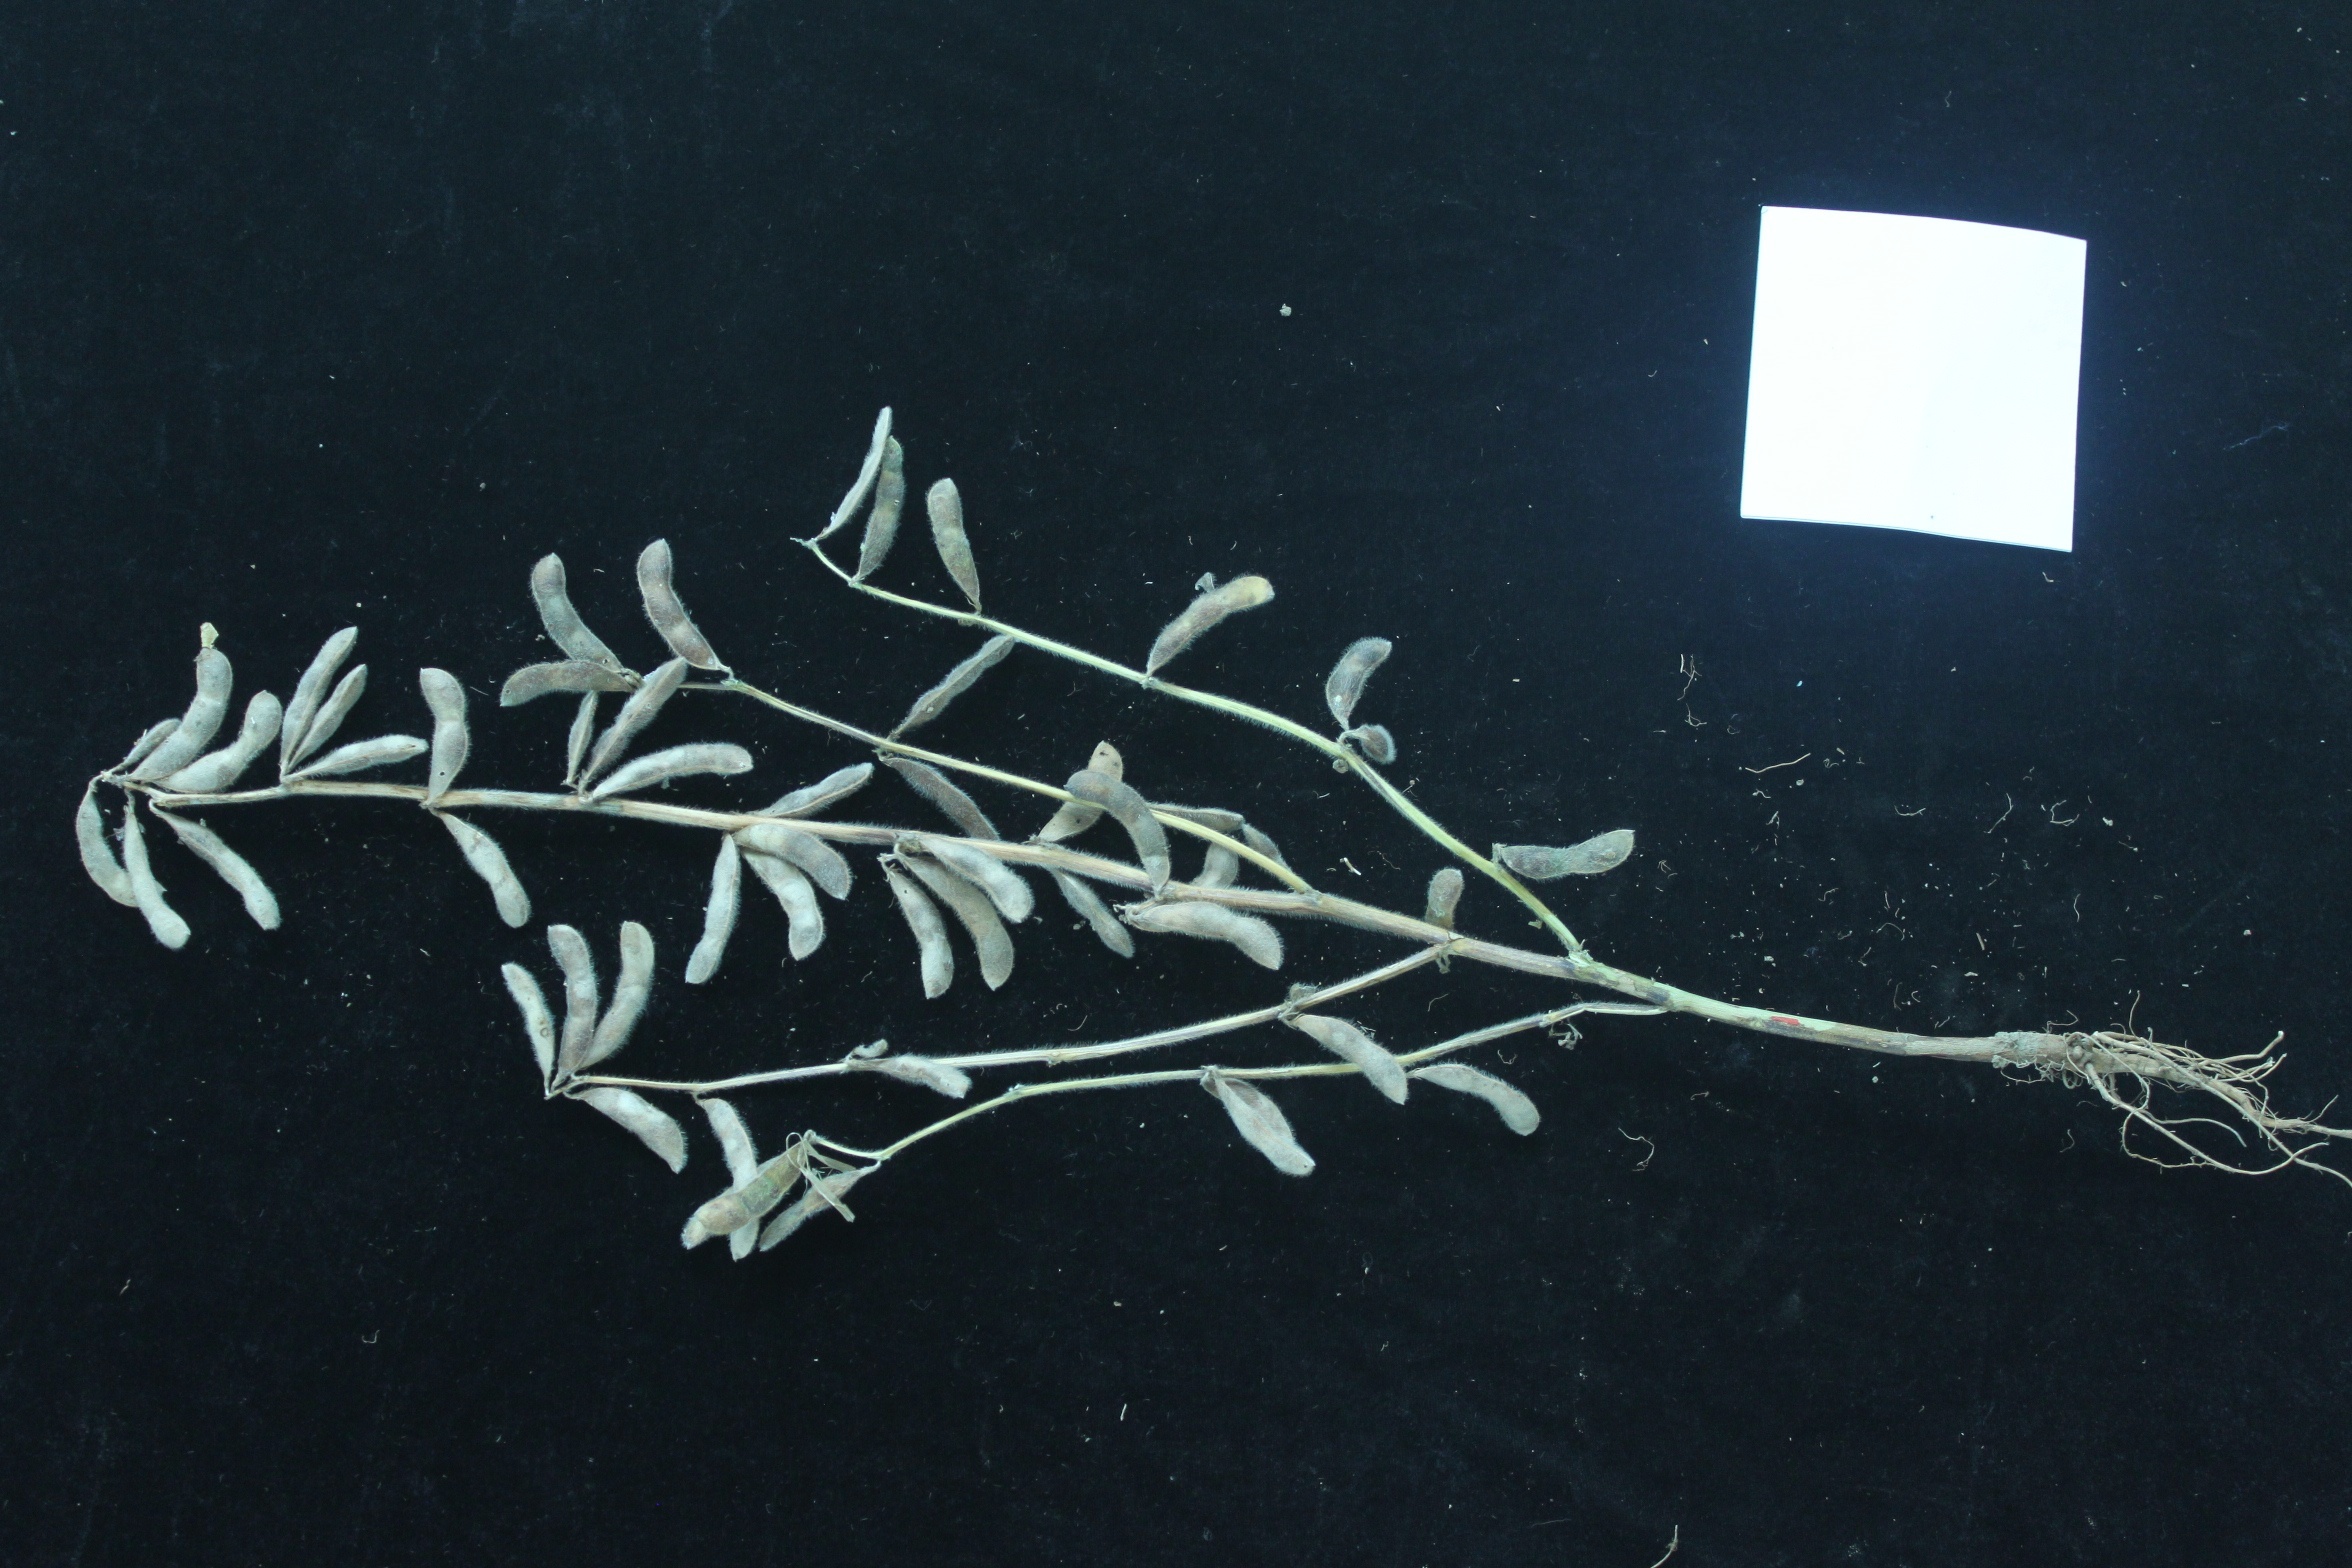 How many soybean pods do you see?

53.